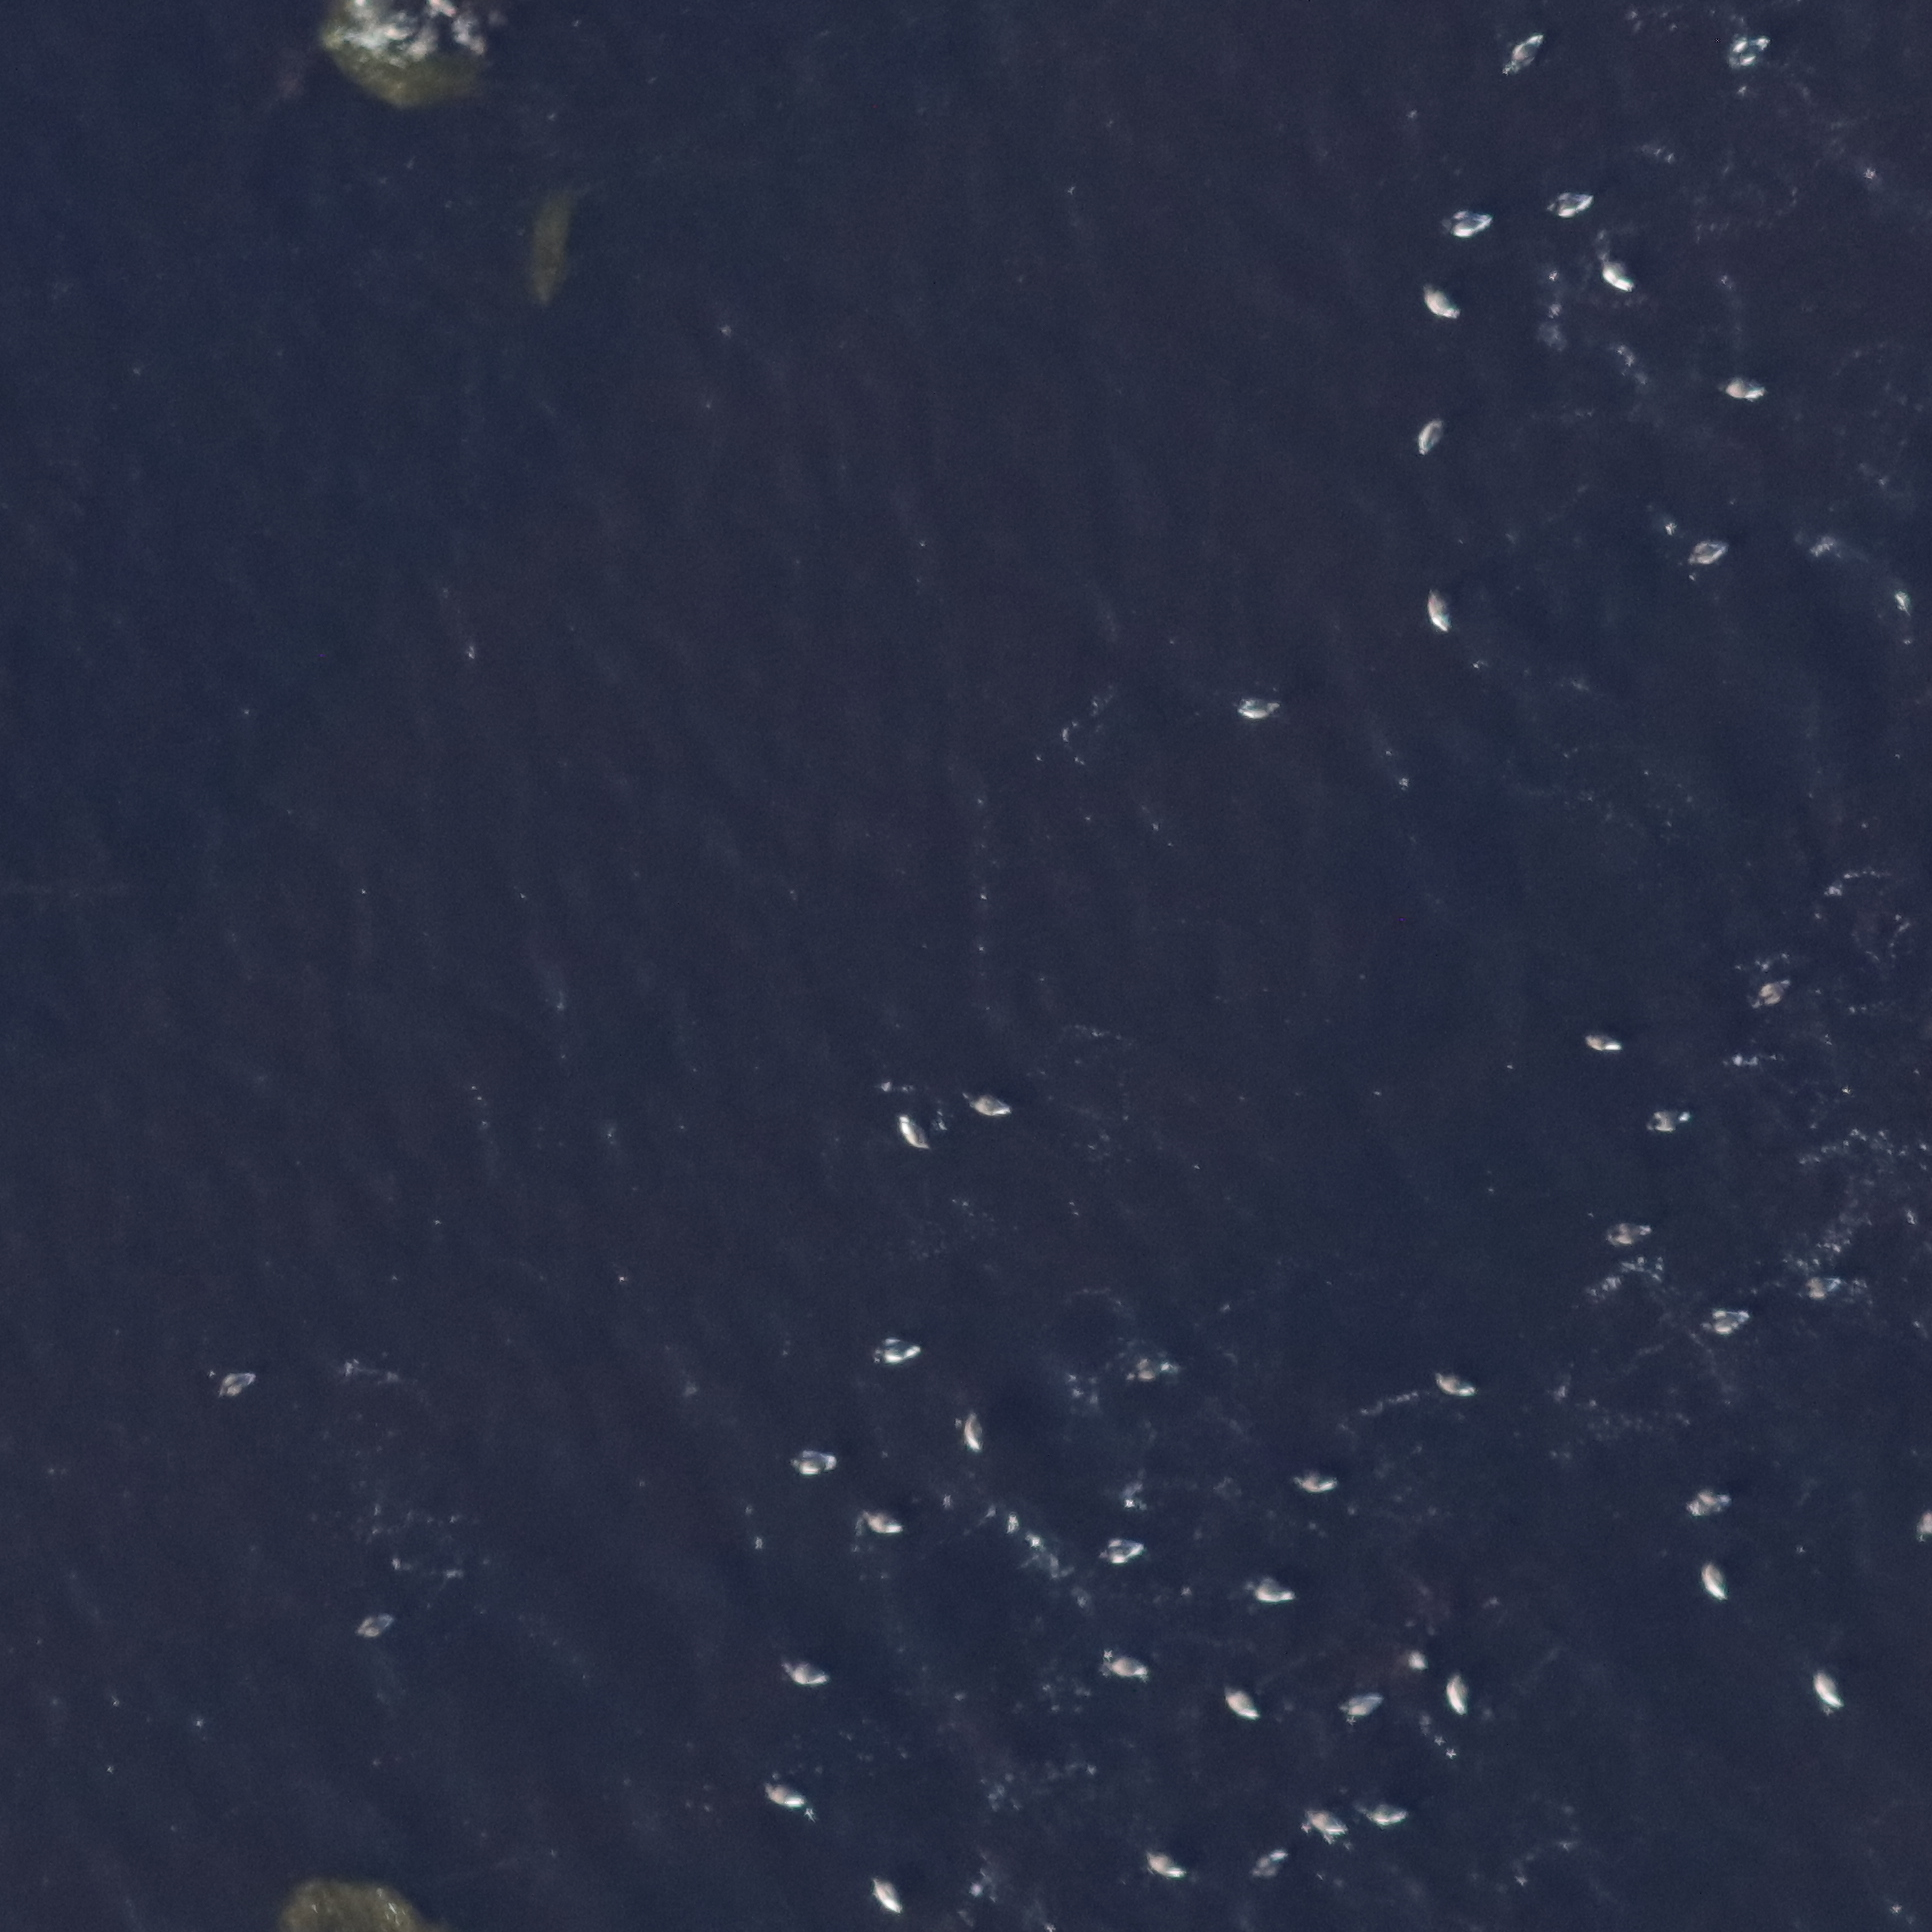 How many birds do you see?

45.